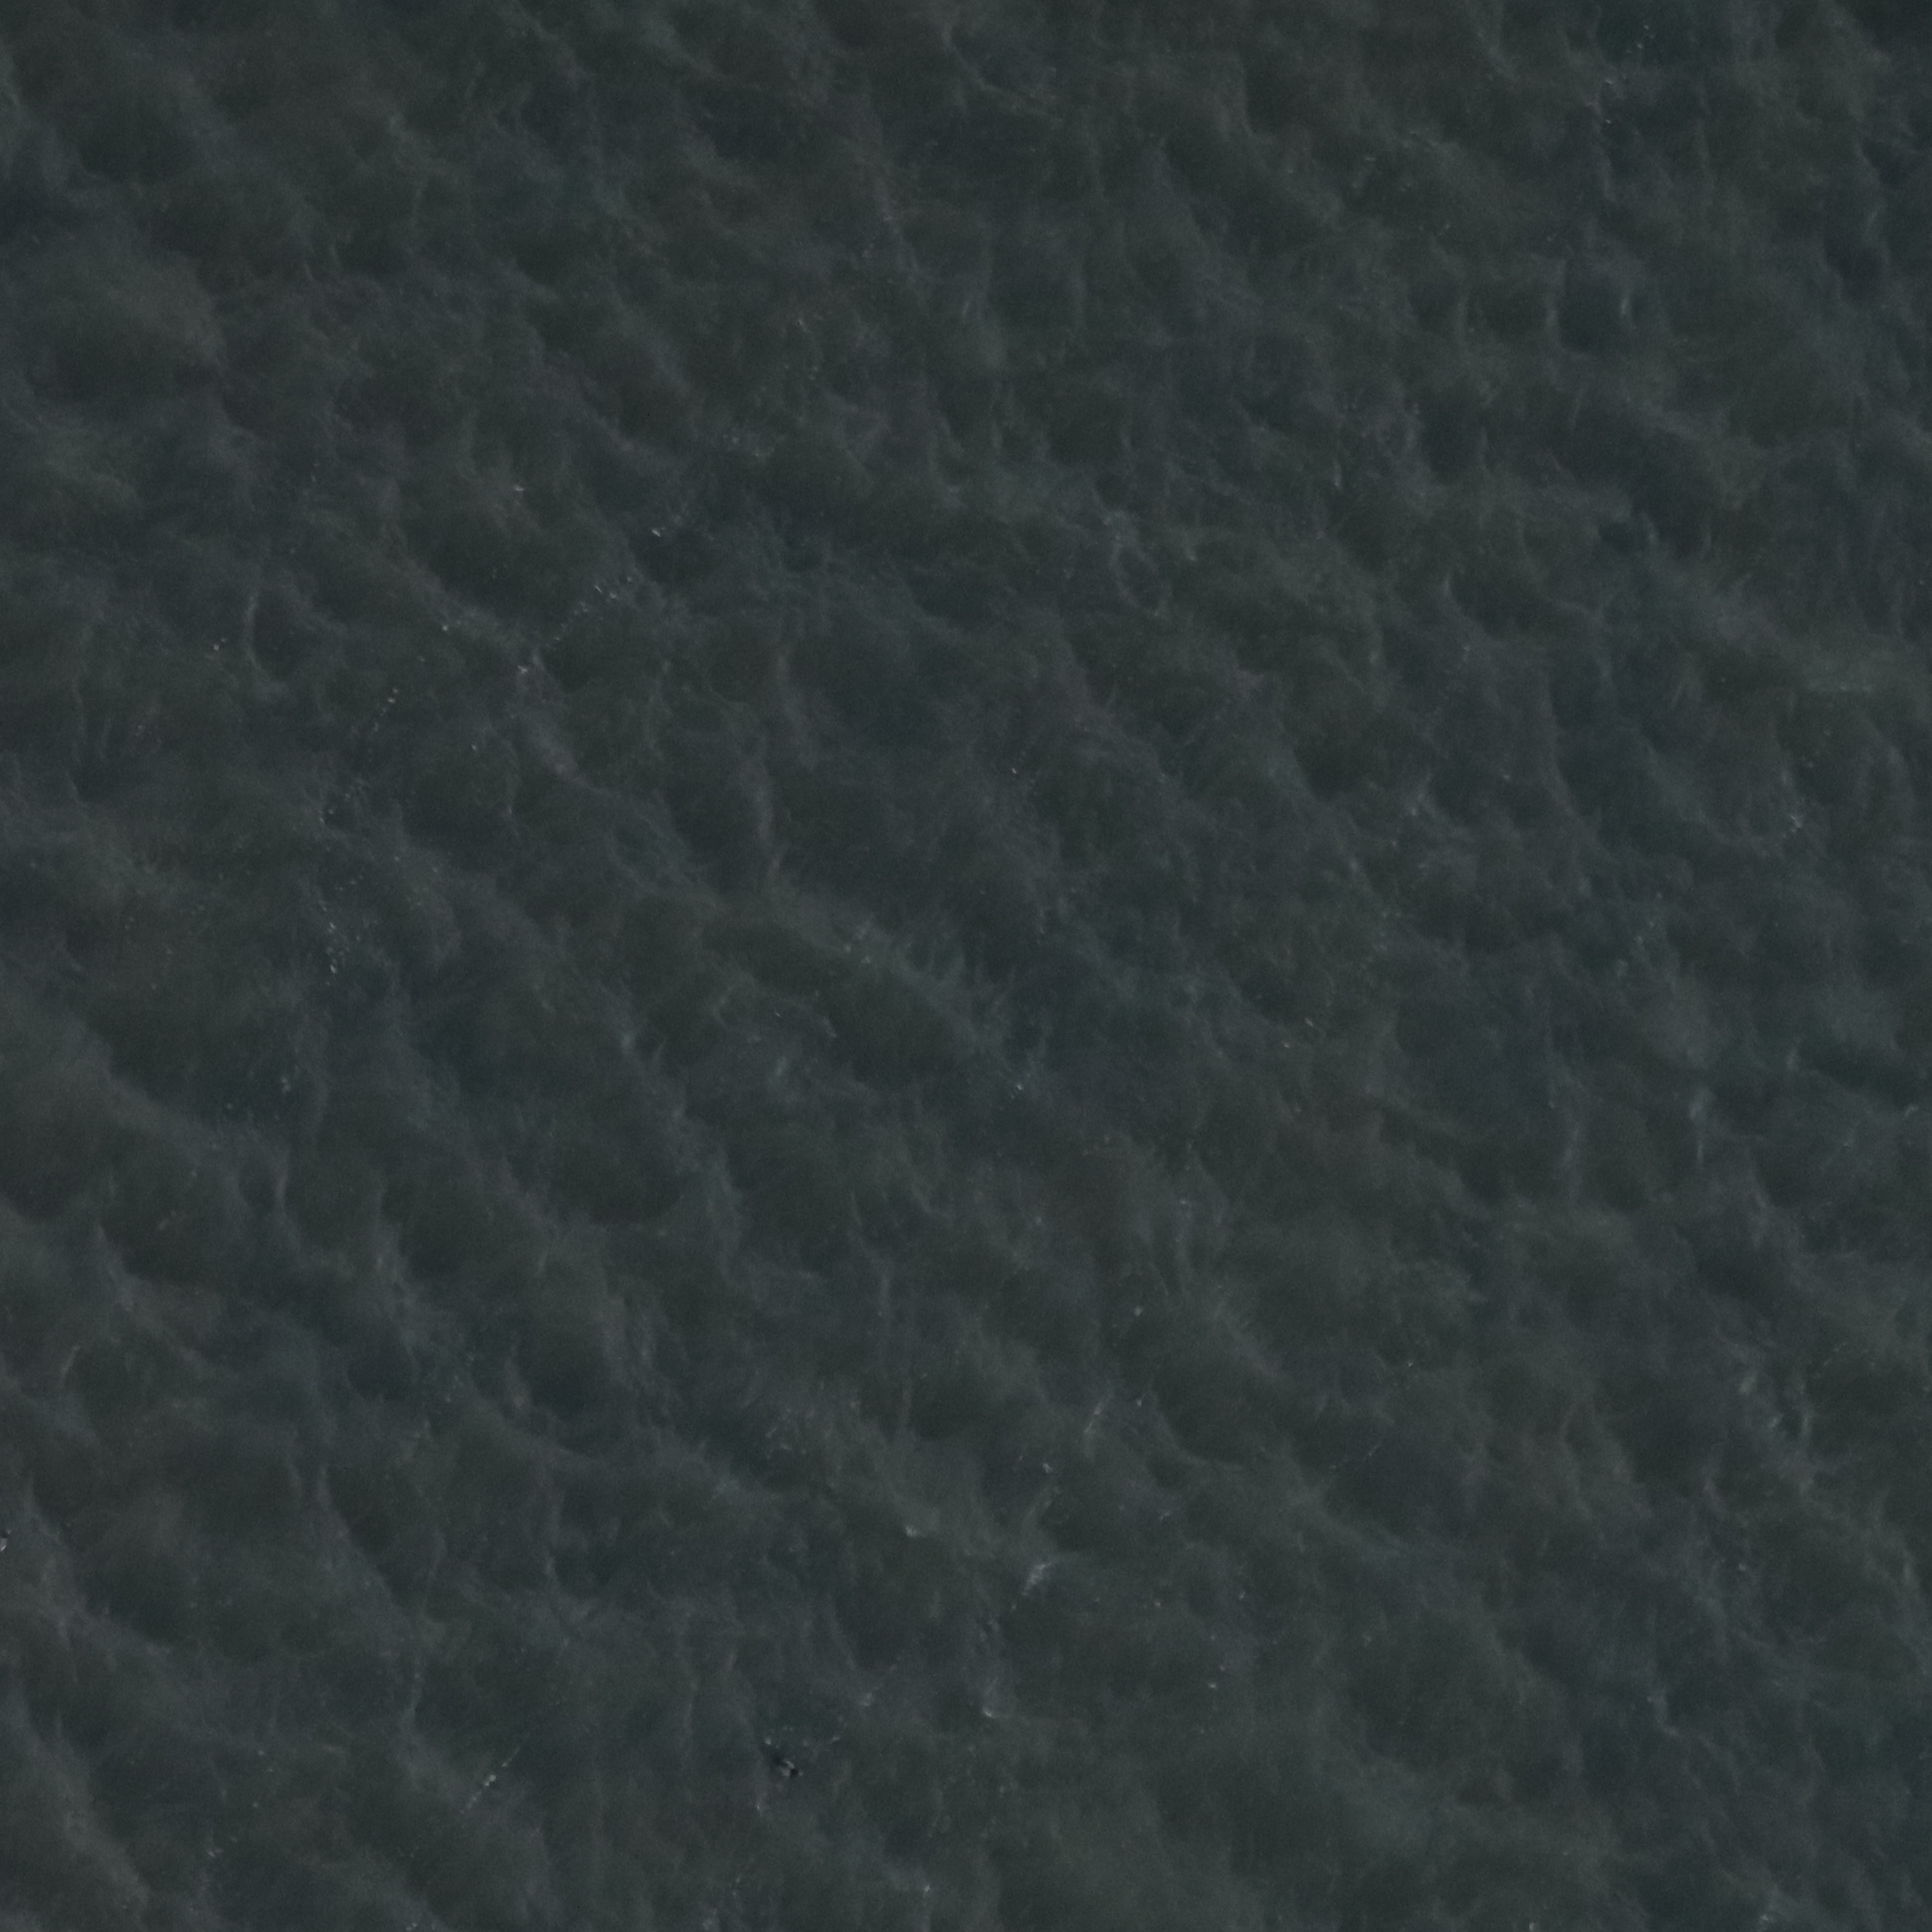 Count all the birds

1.